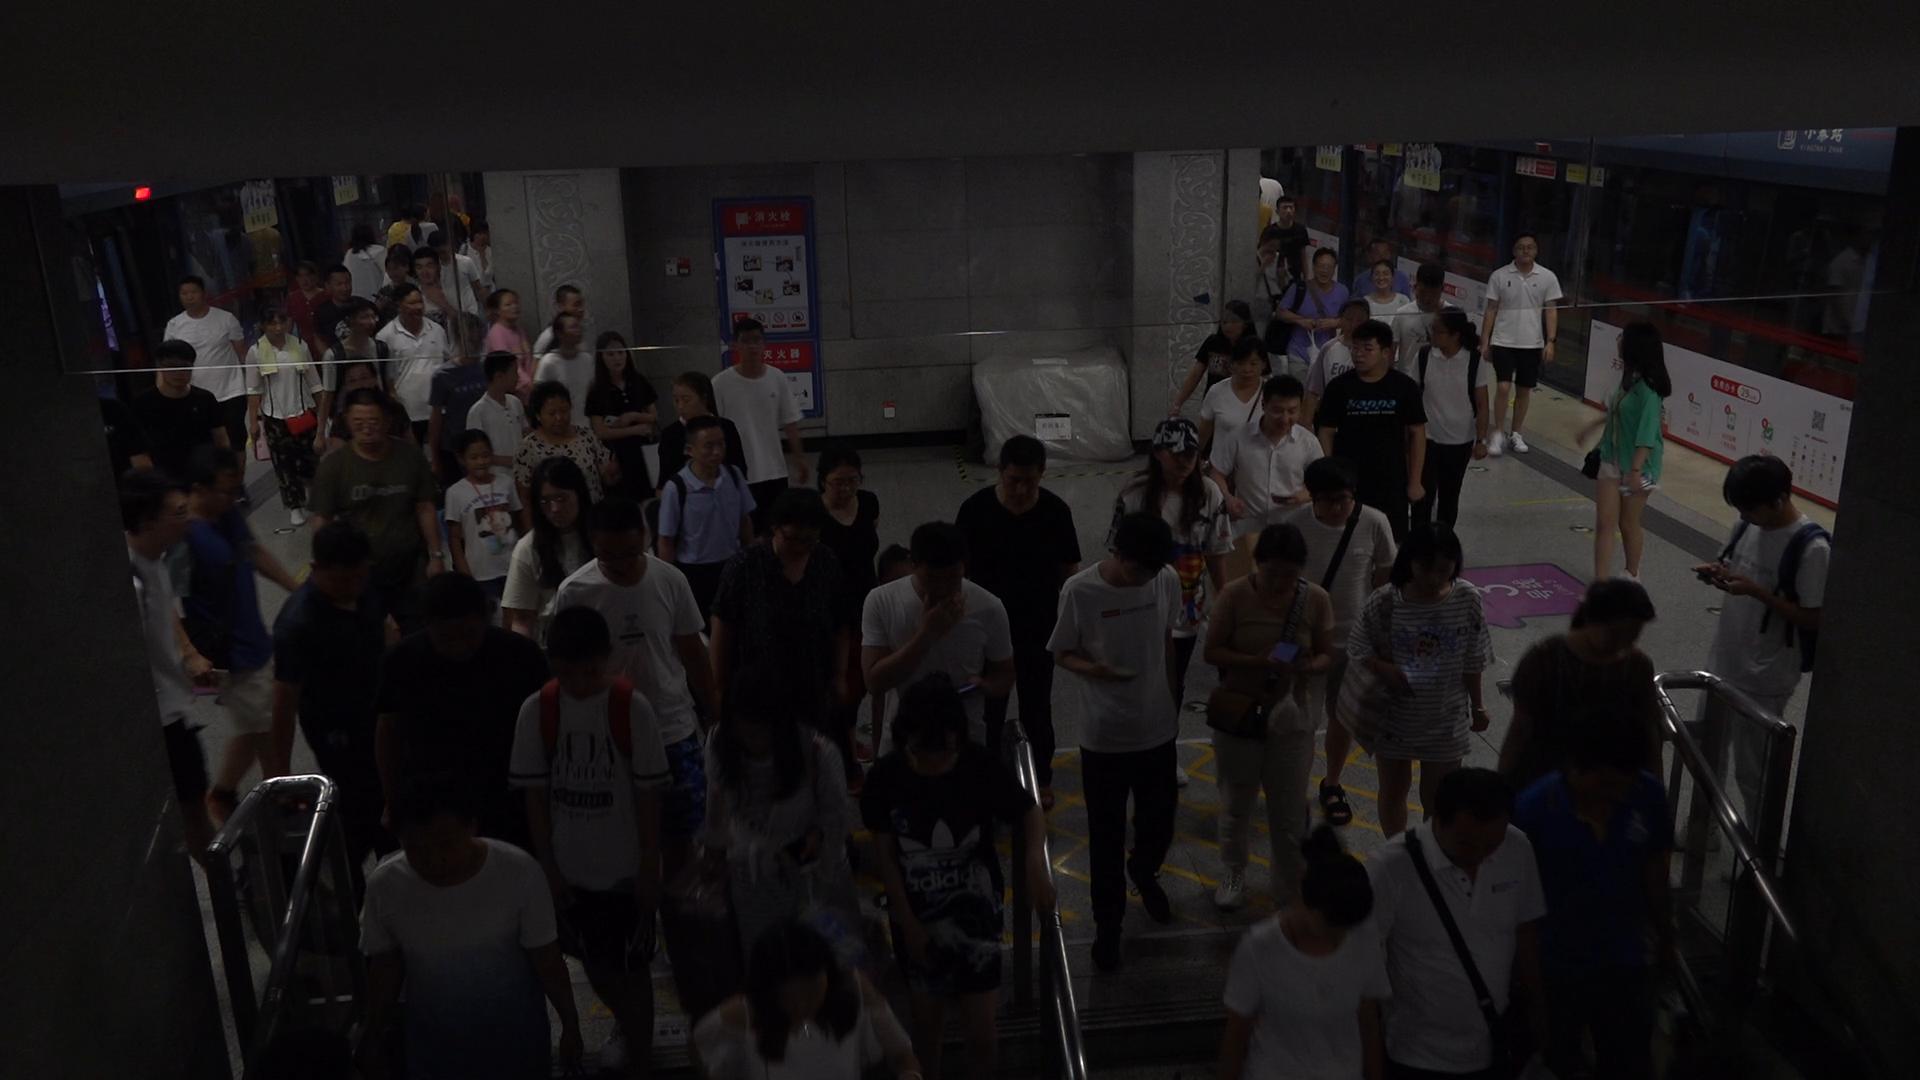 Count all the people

70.